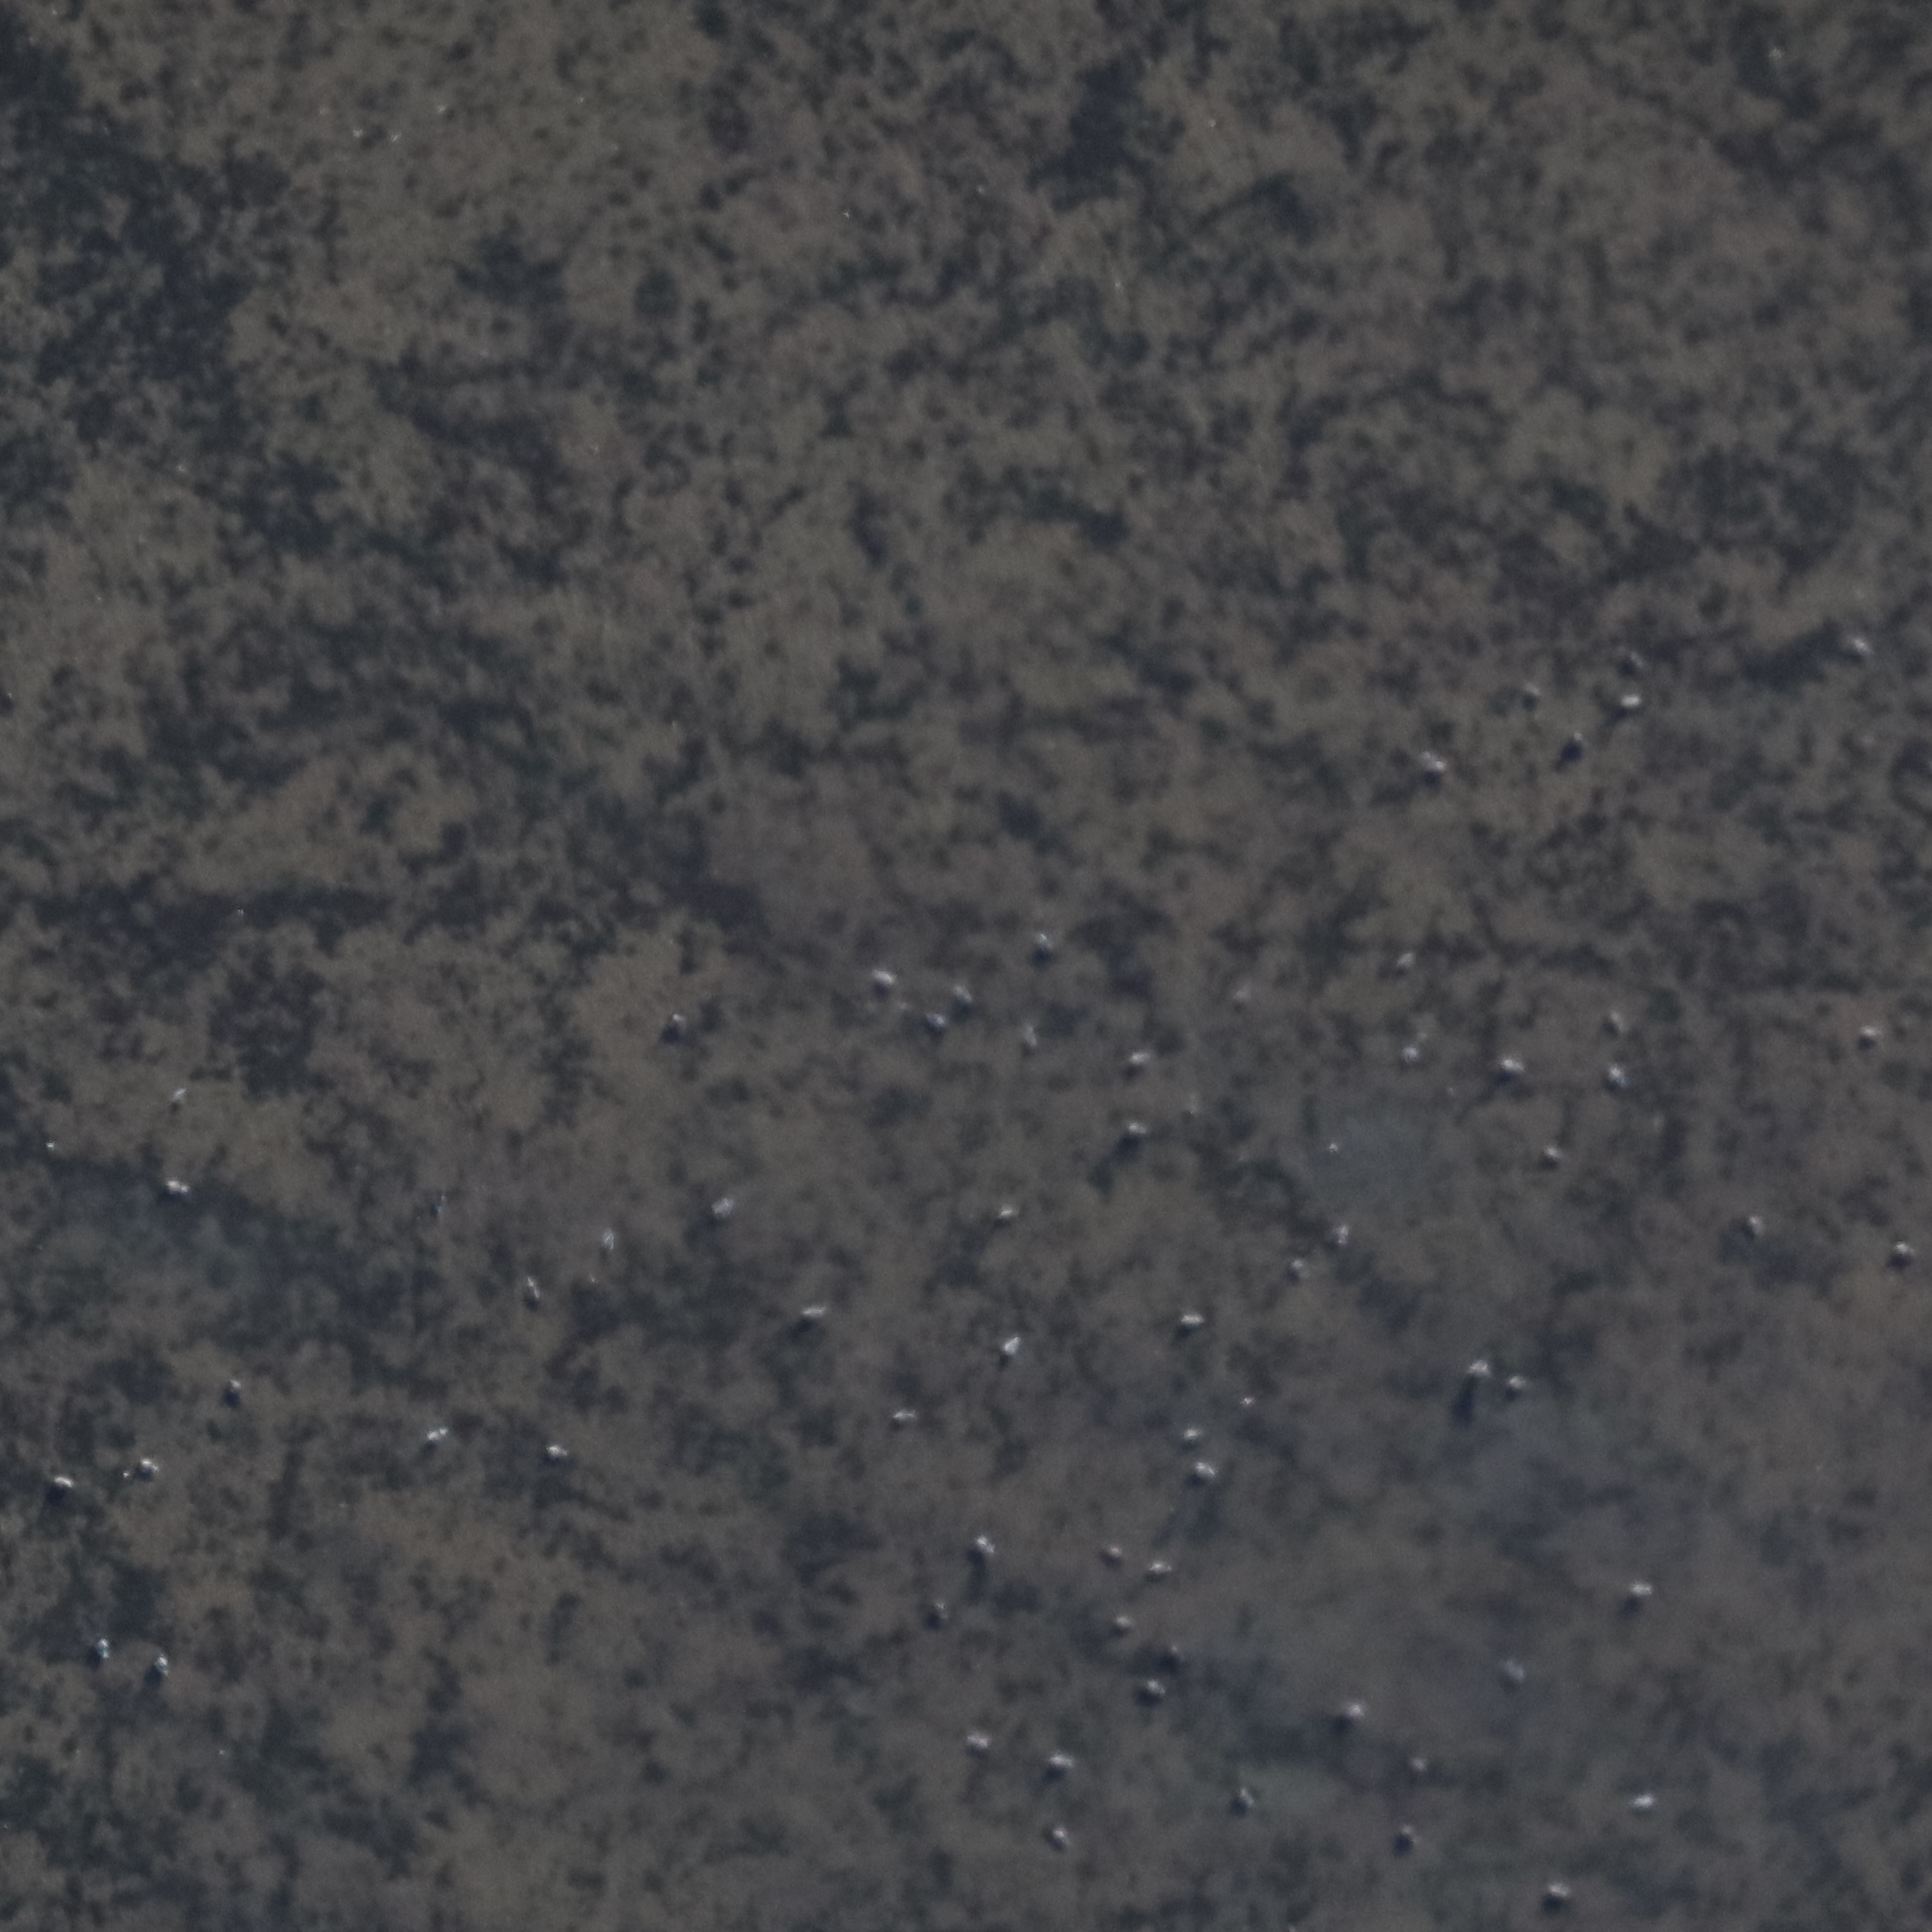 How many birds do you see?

64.